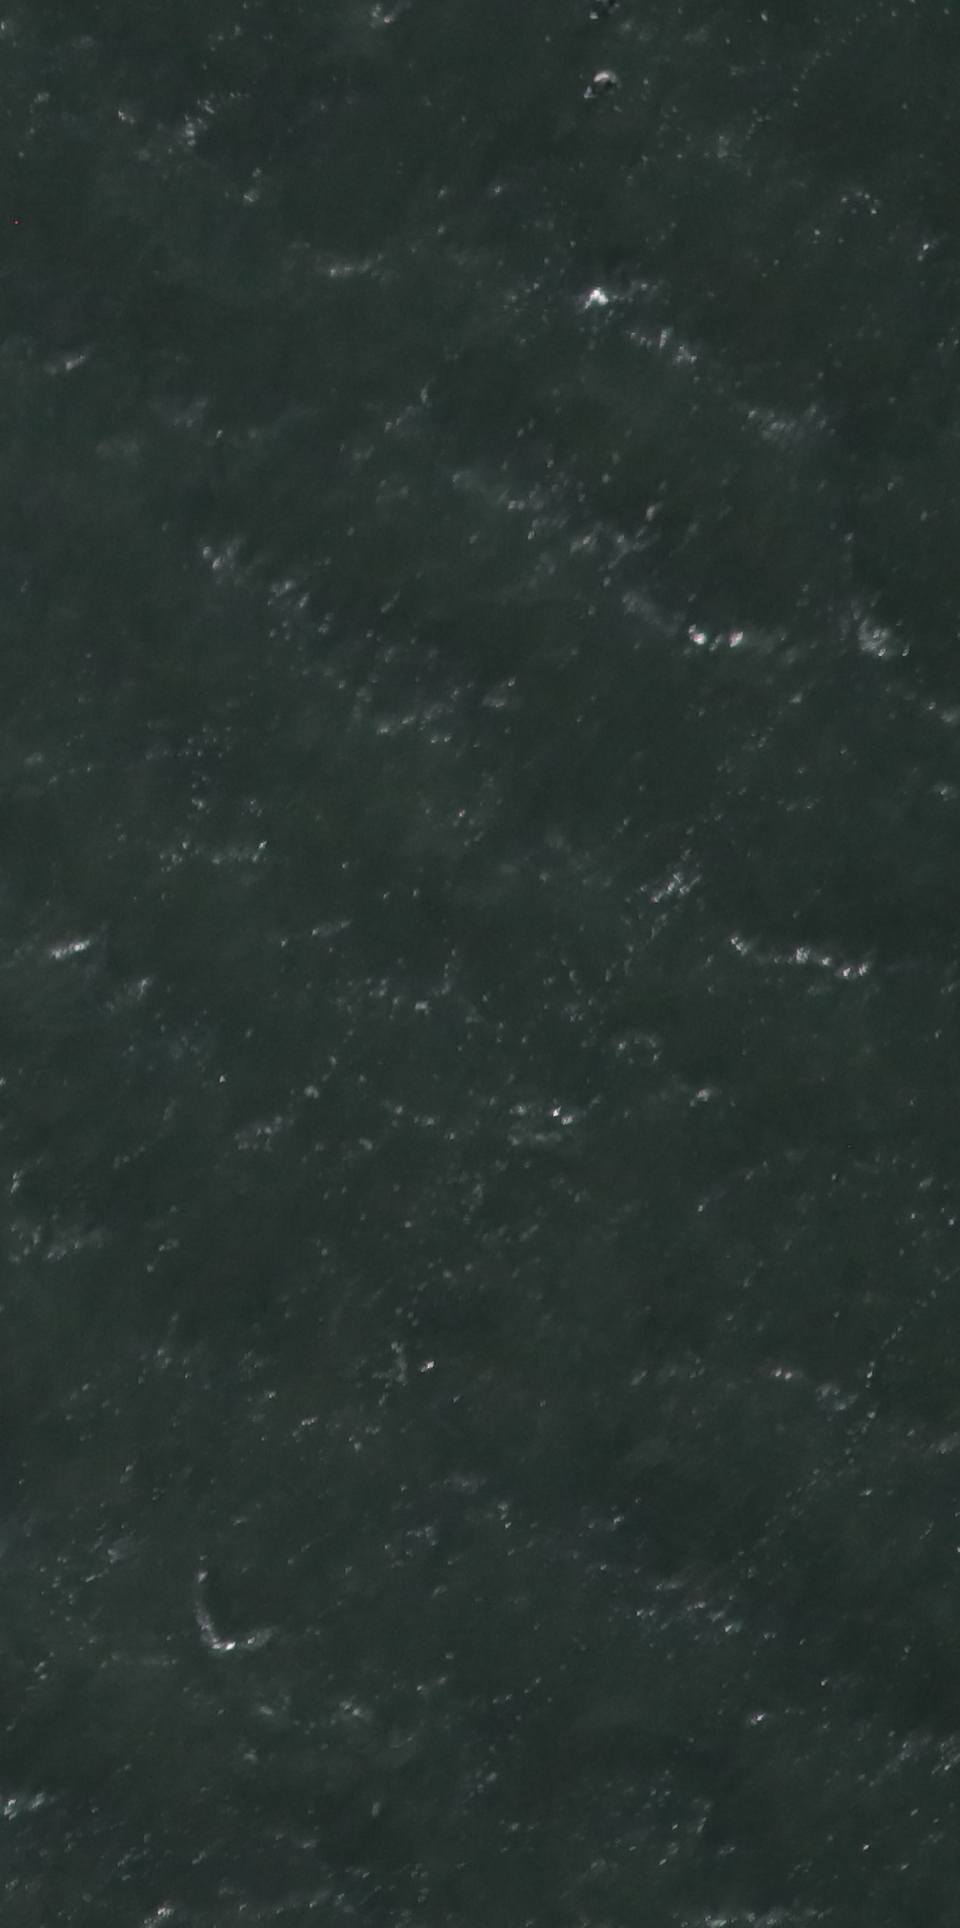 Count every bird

2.